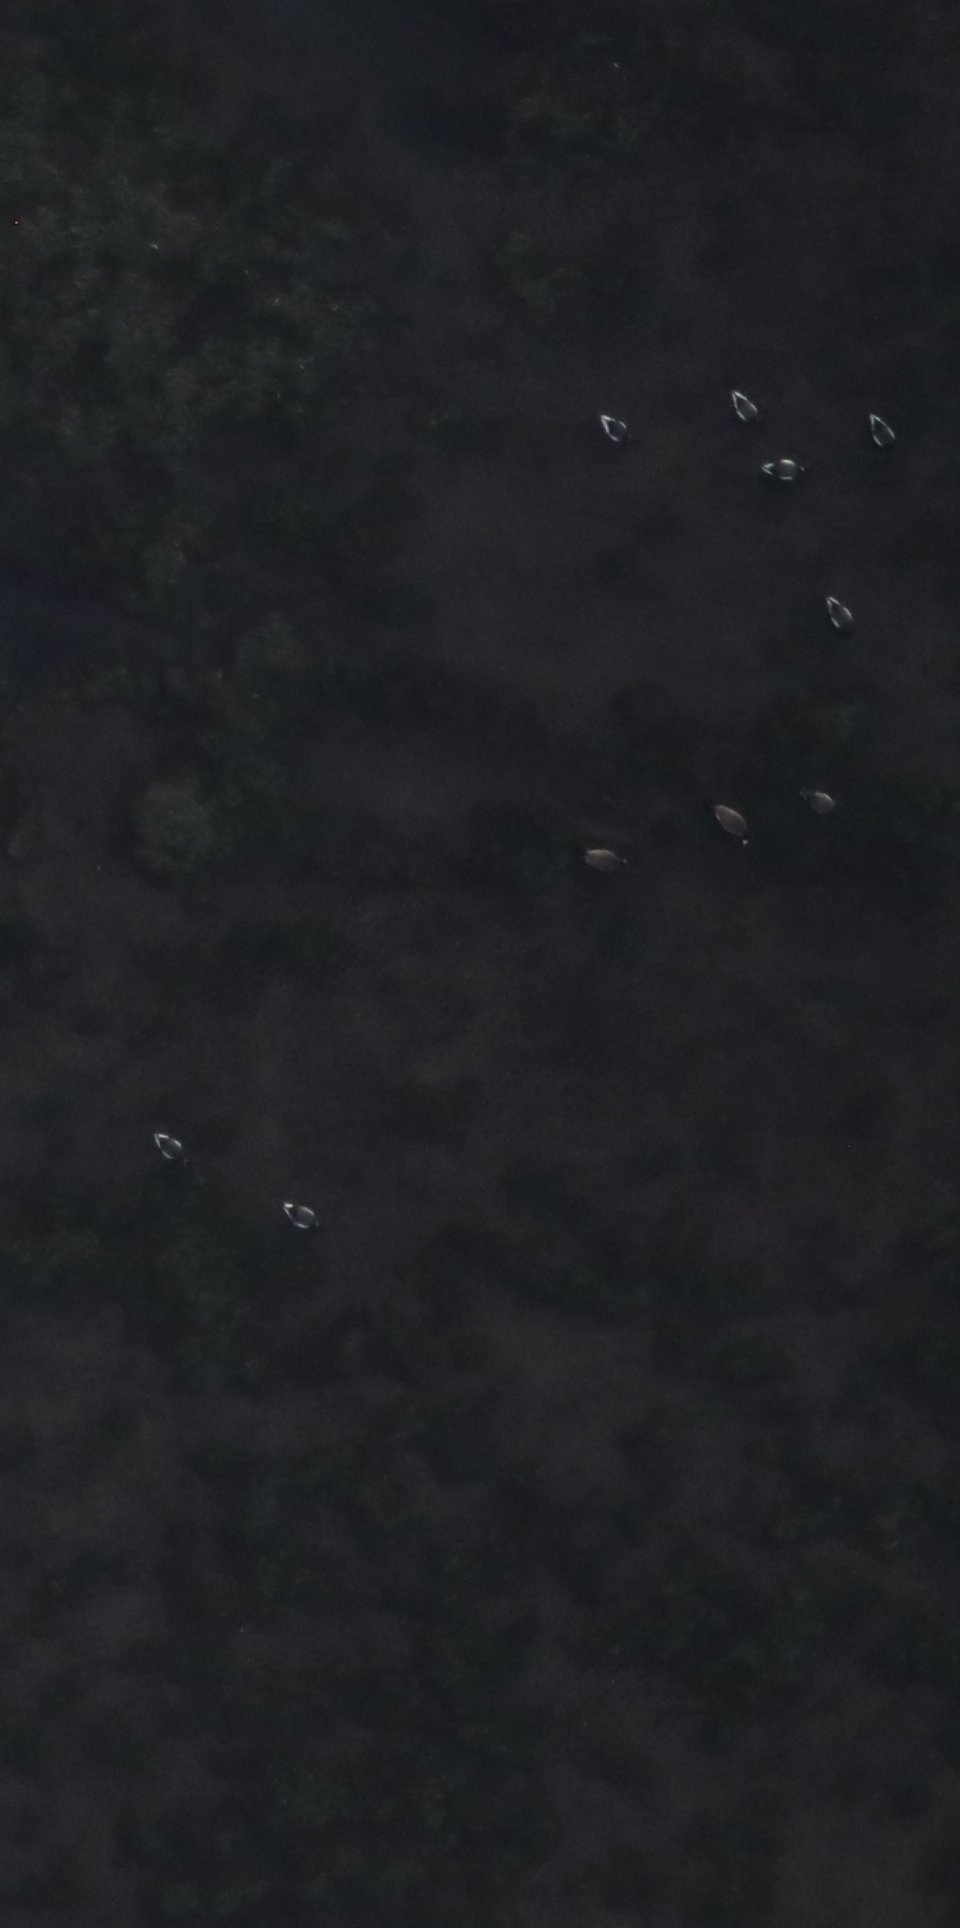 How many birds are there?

10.